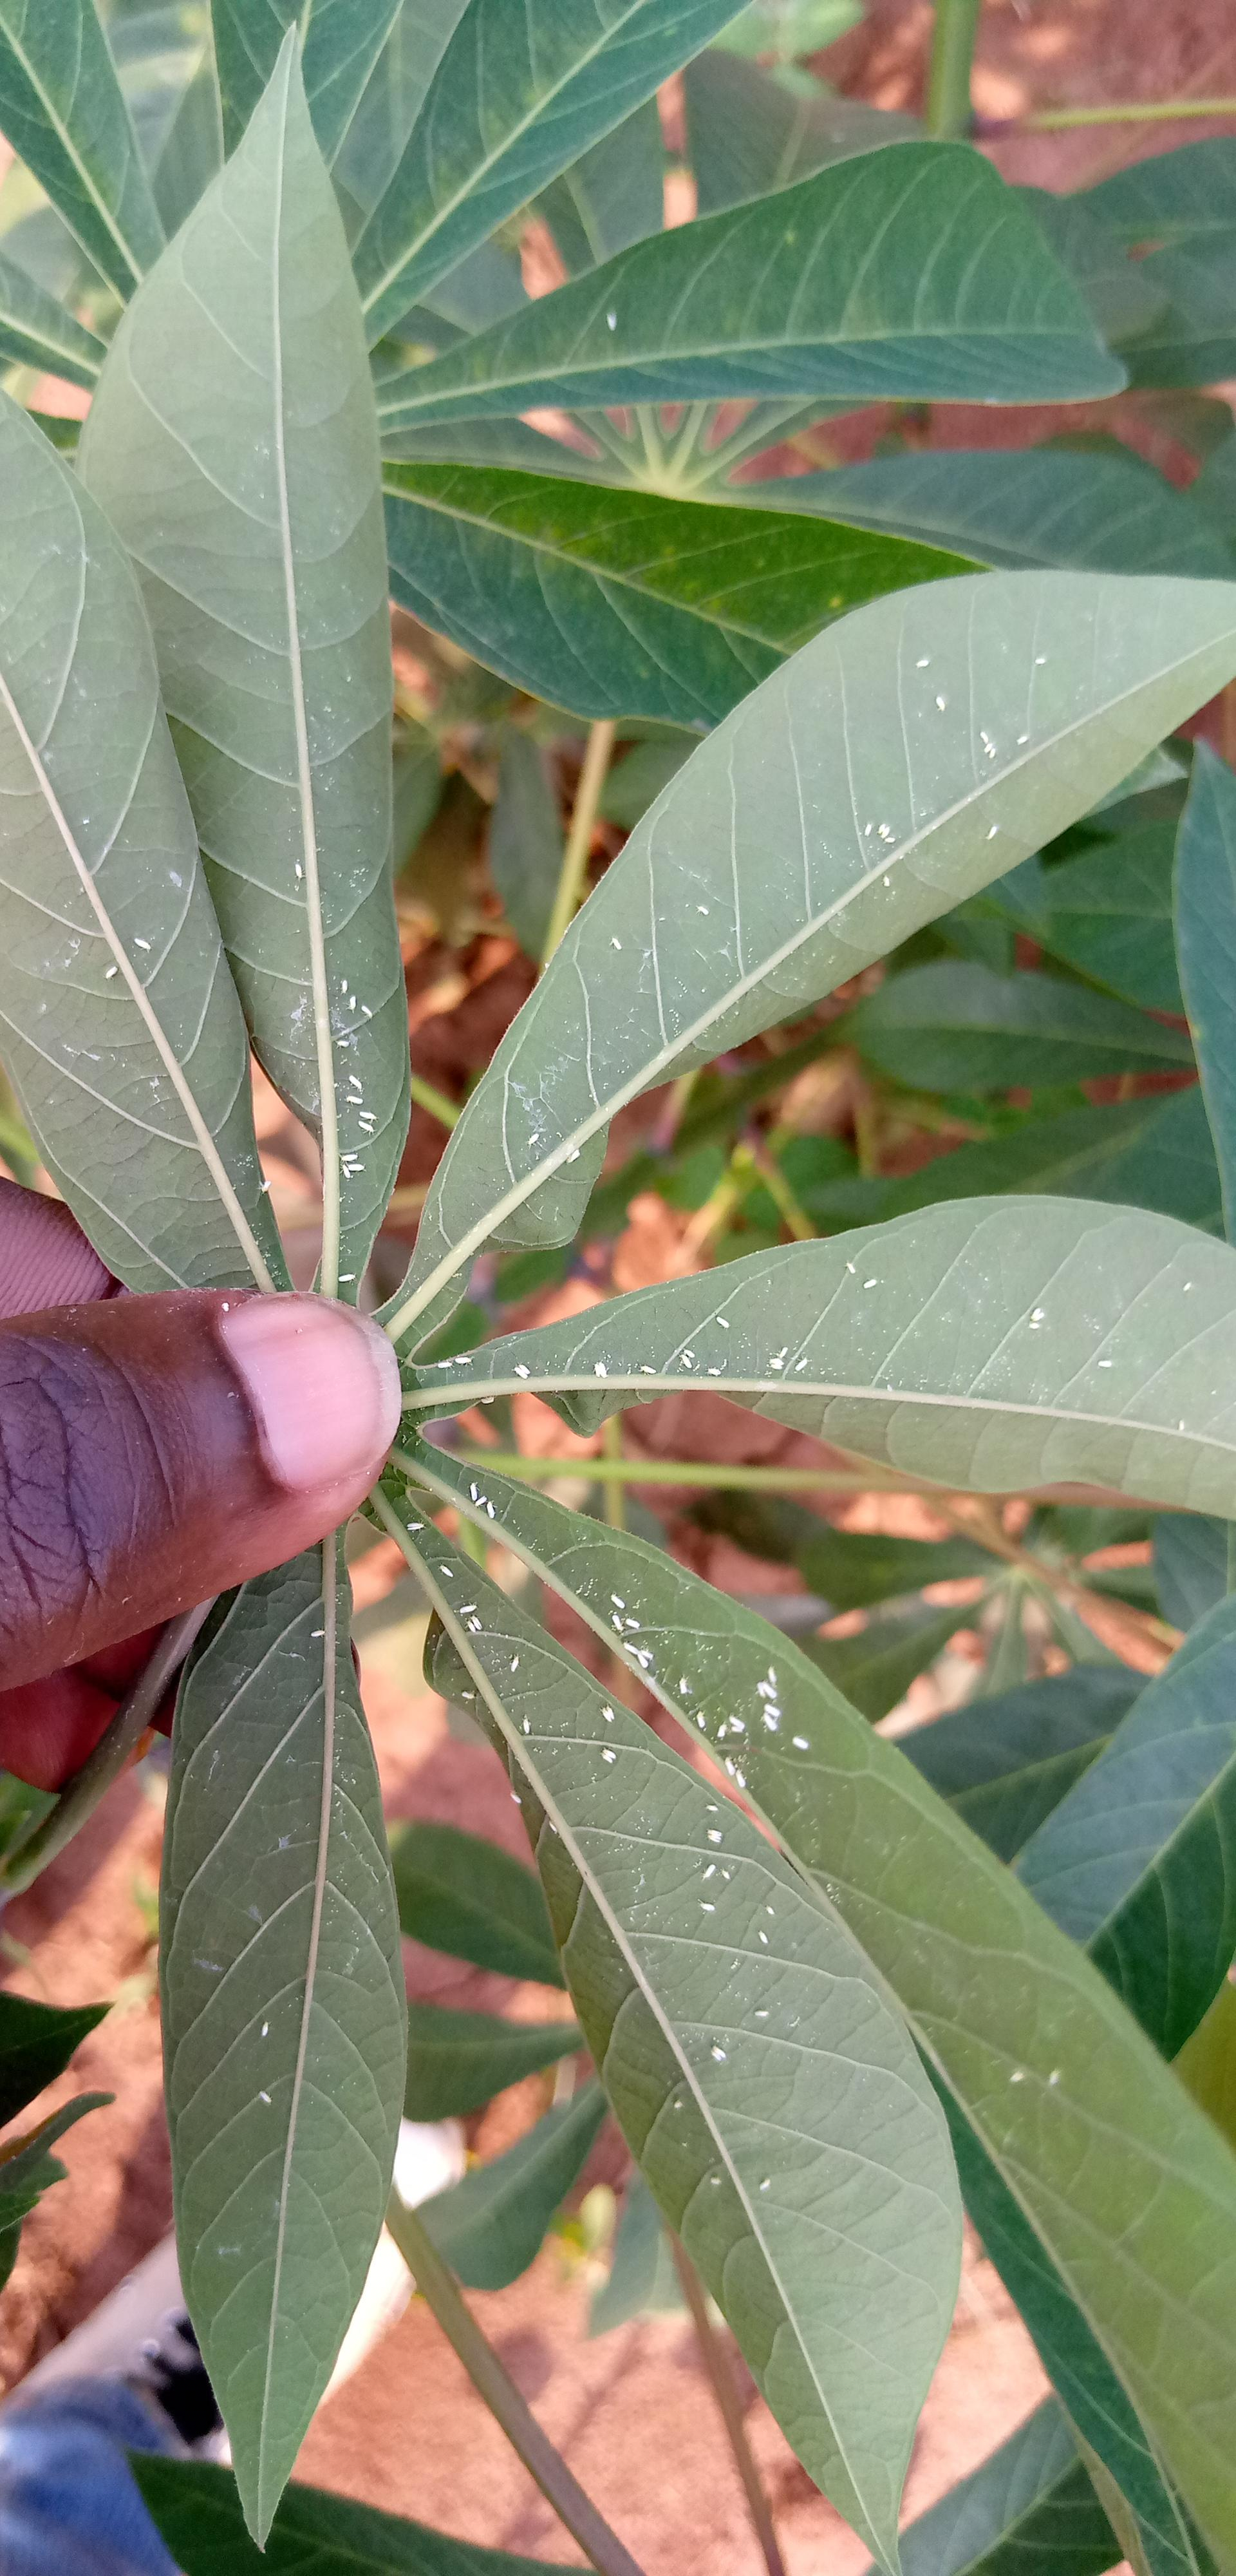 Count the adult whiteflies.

103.